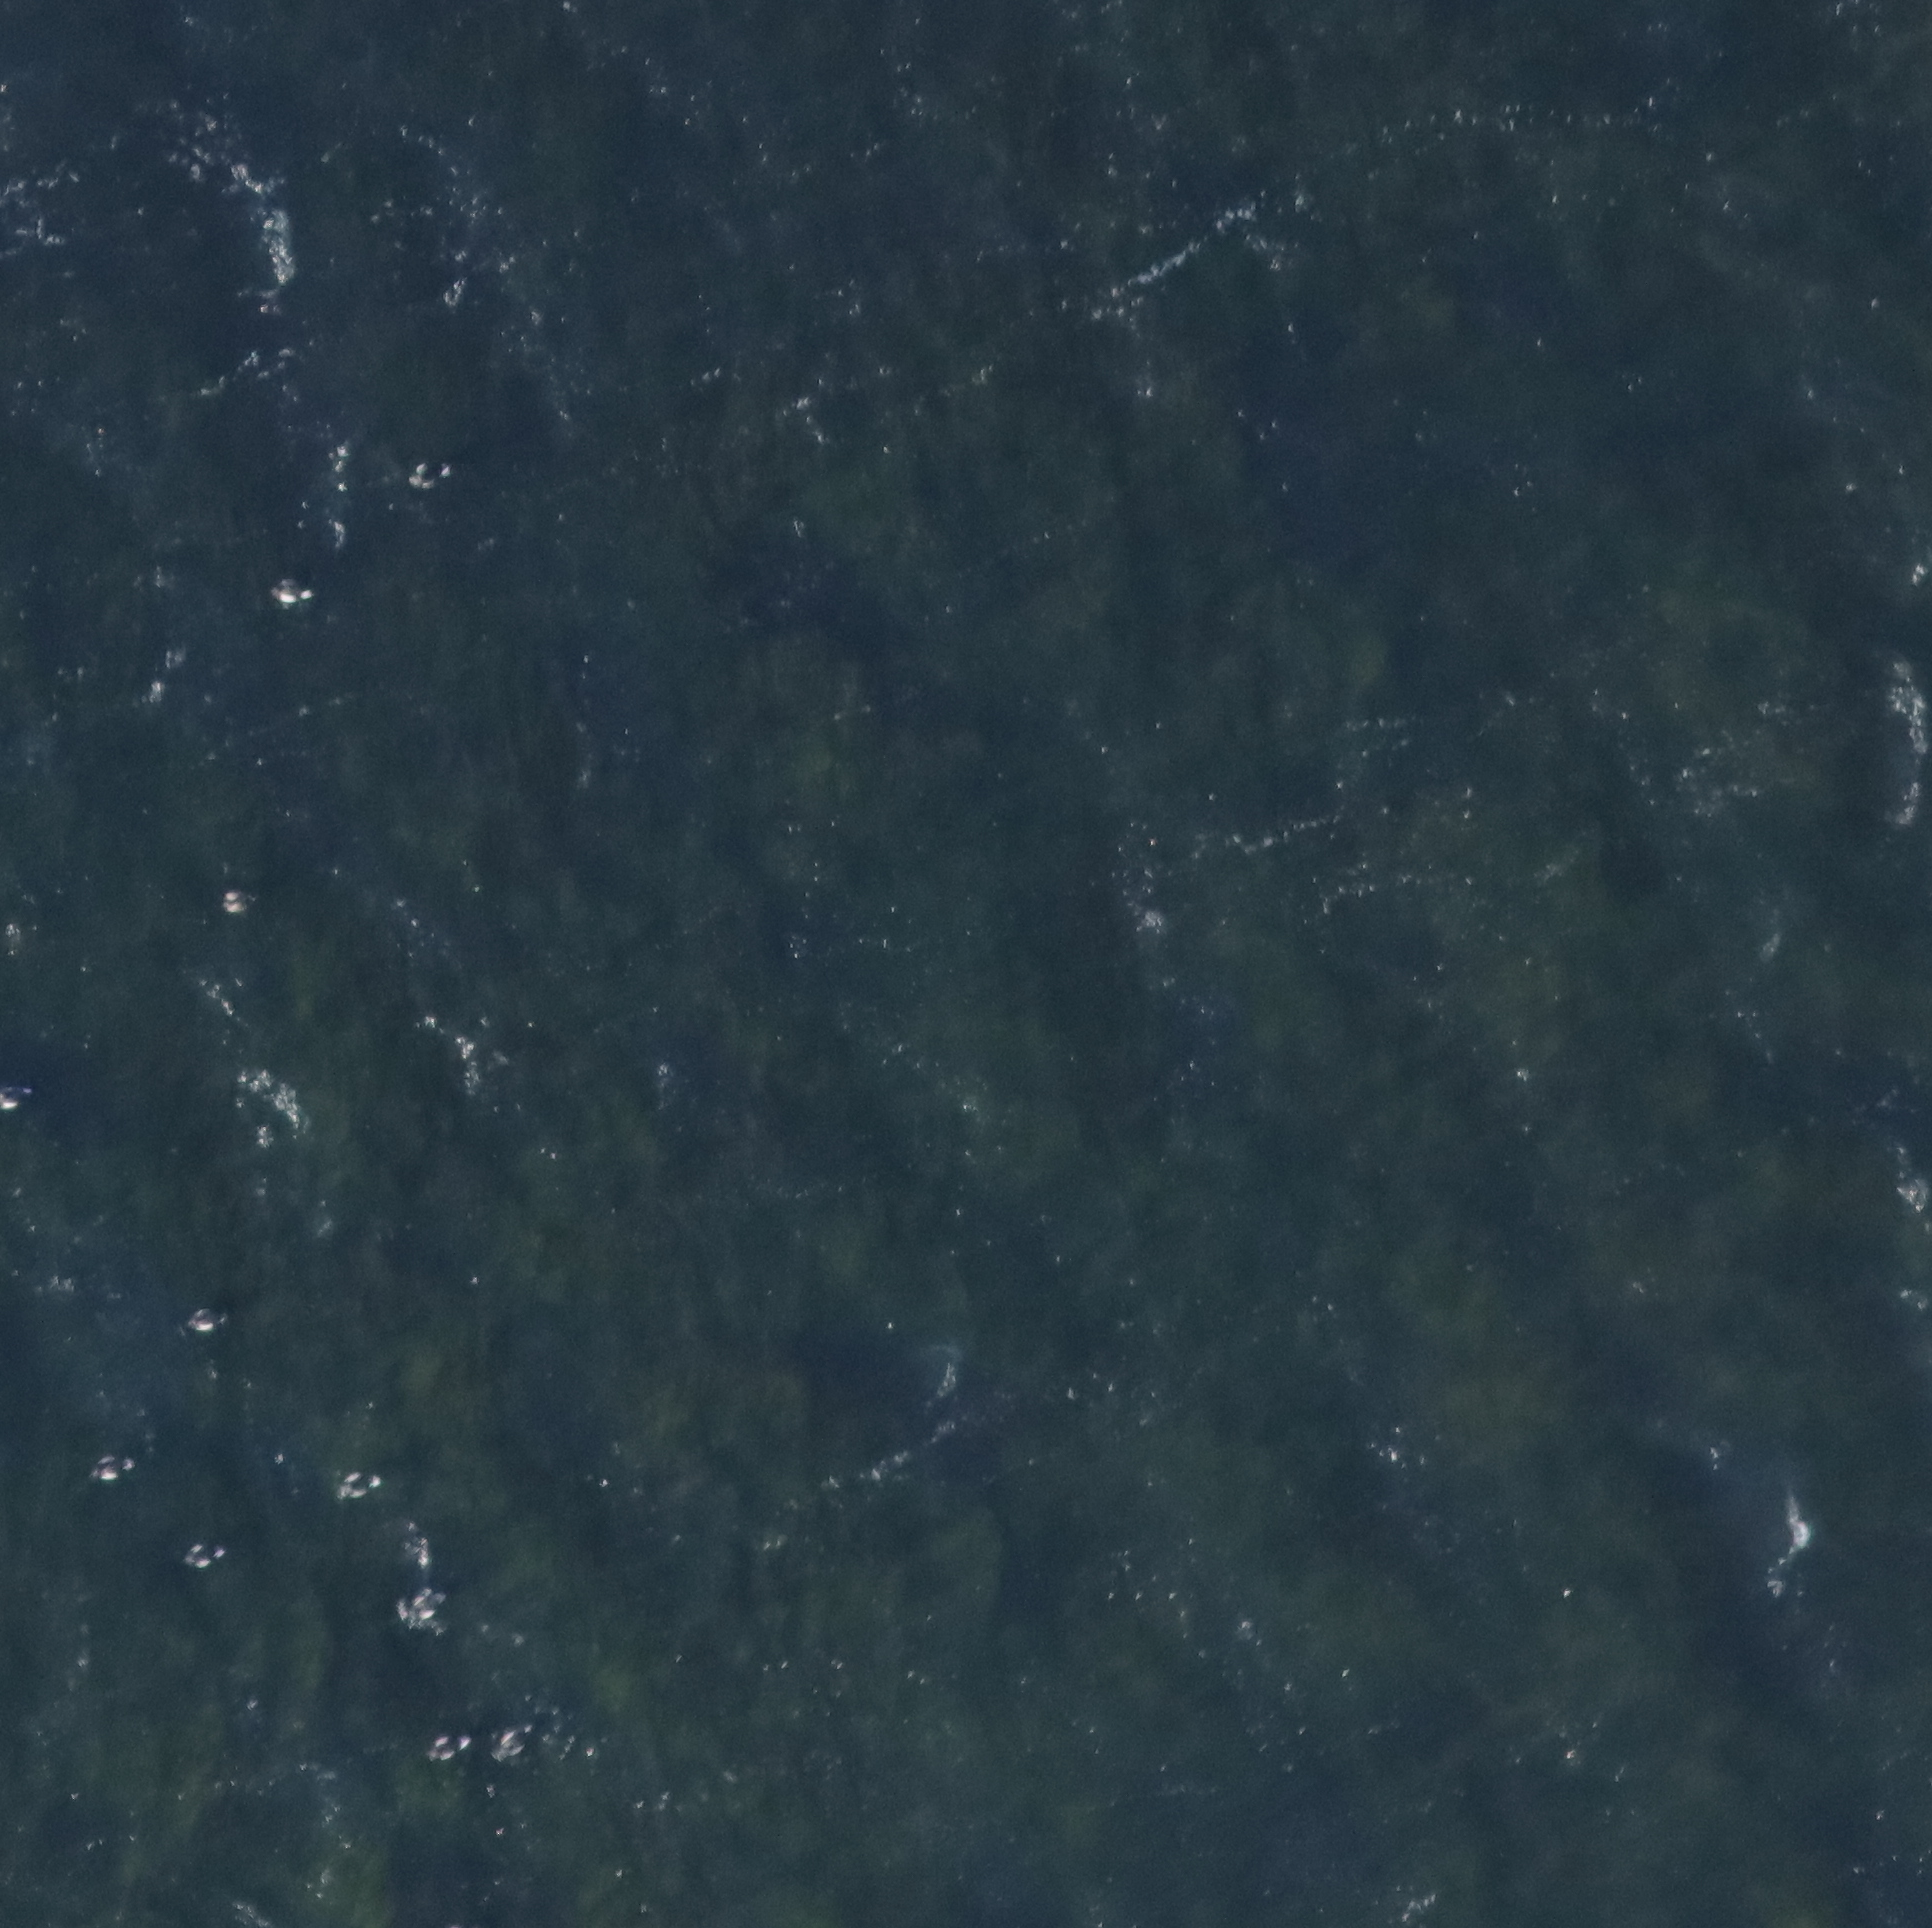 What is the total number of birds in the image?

11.